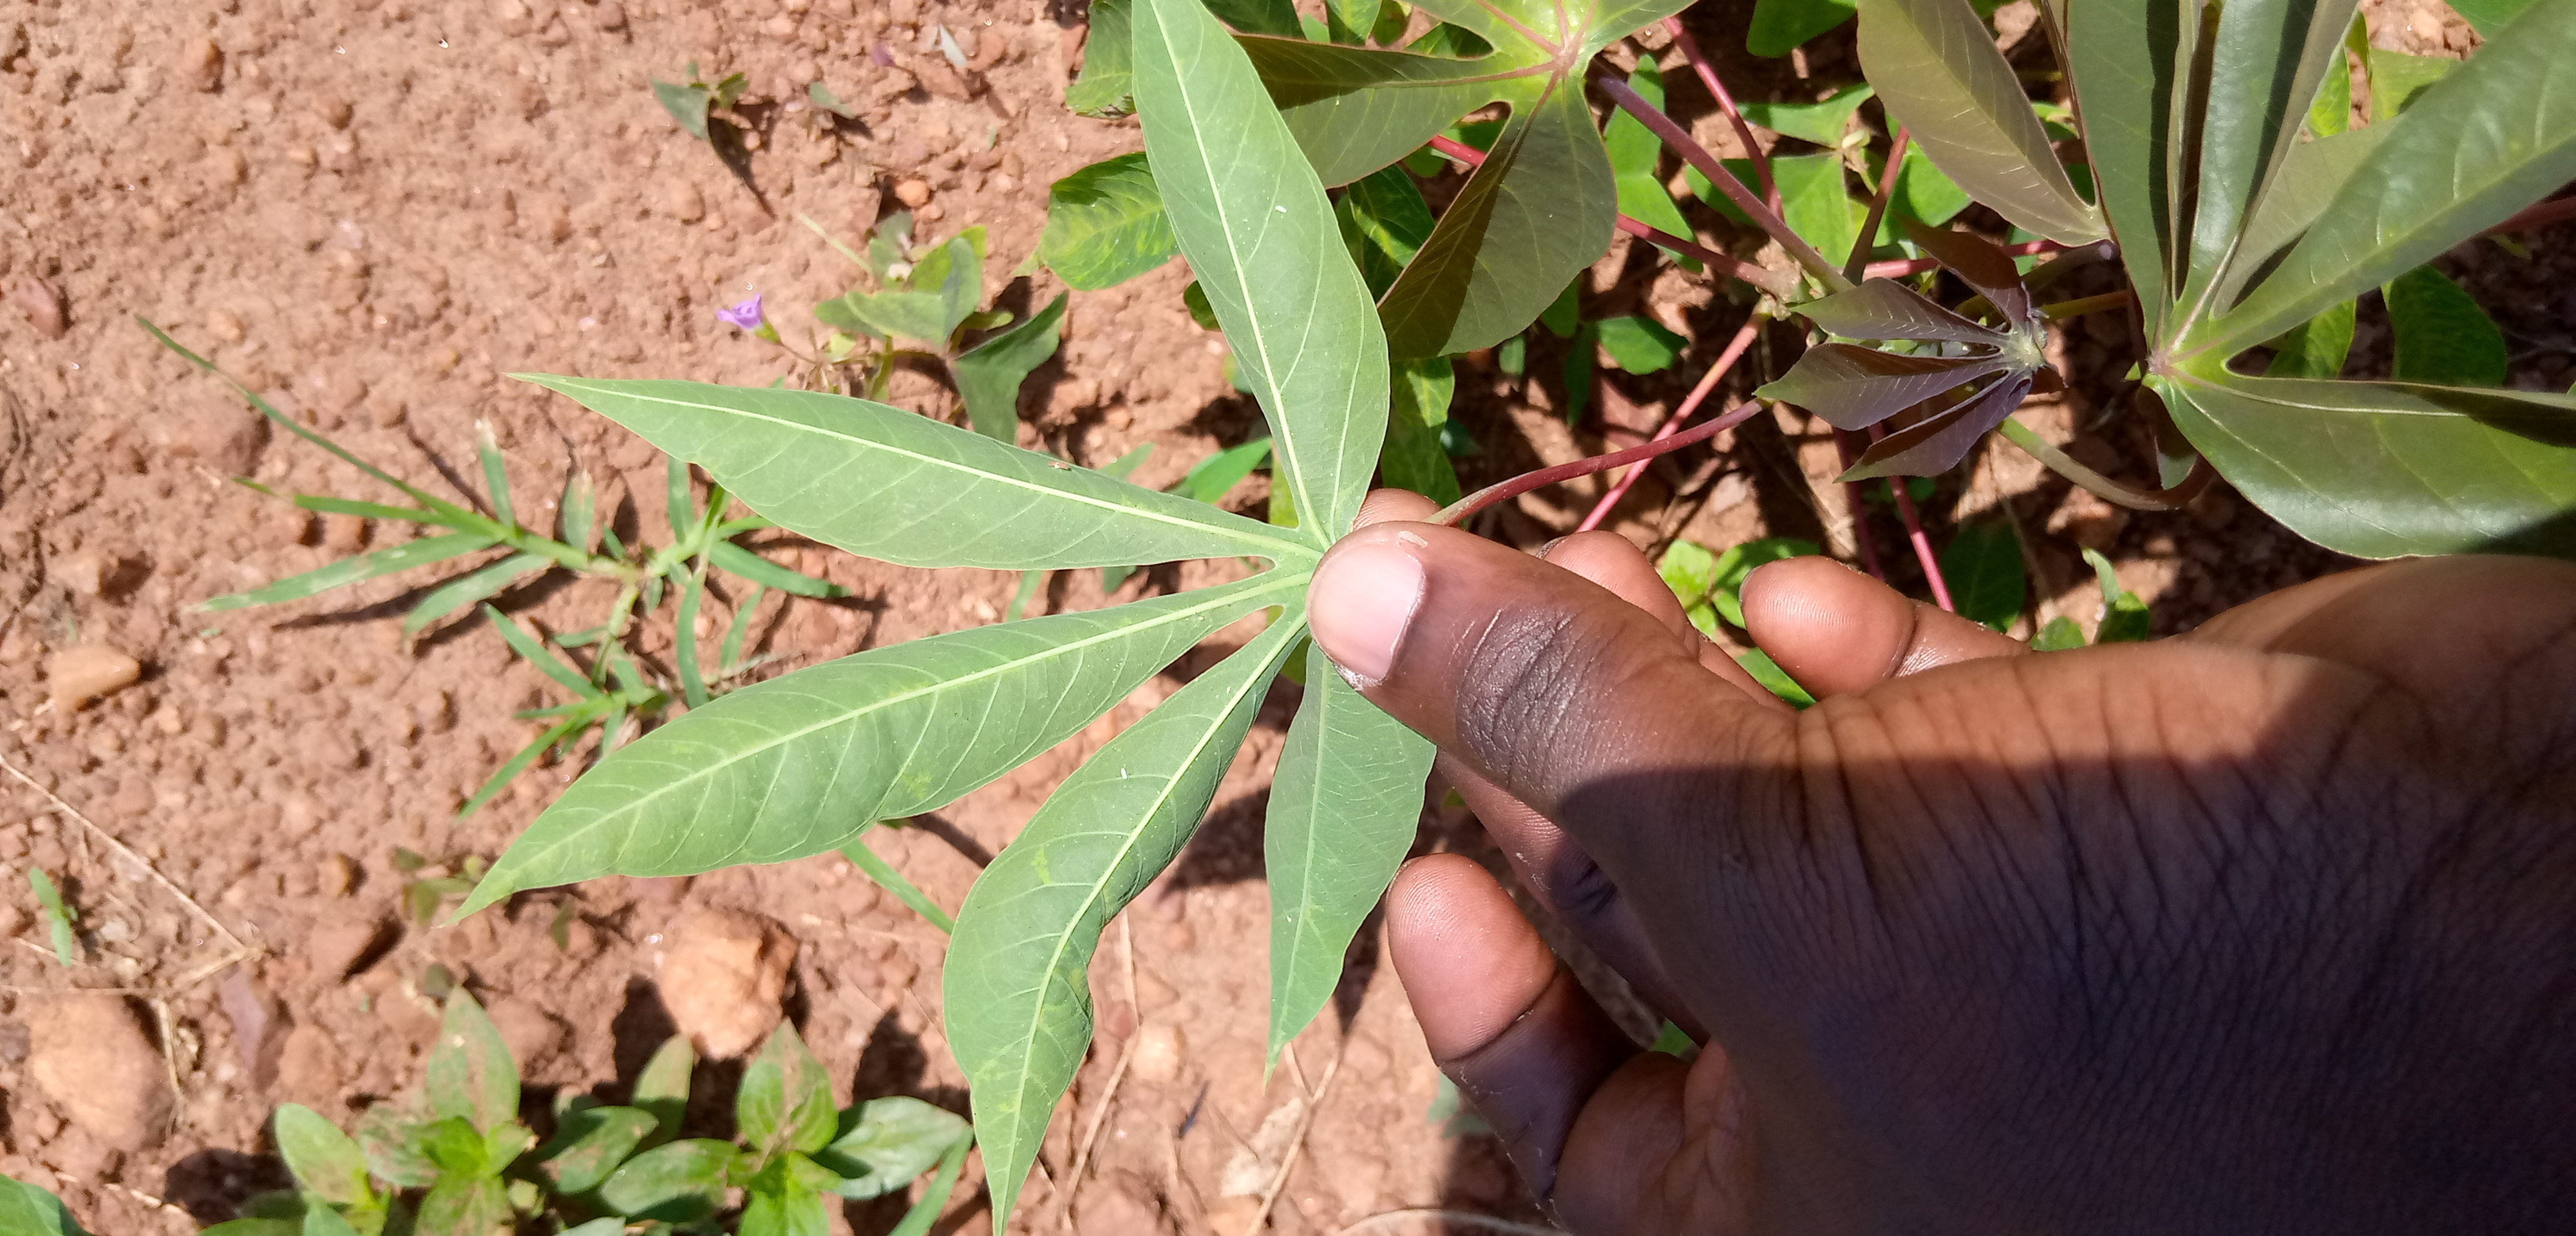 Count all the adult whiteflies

2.